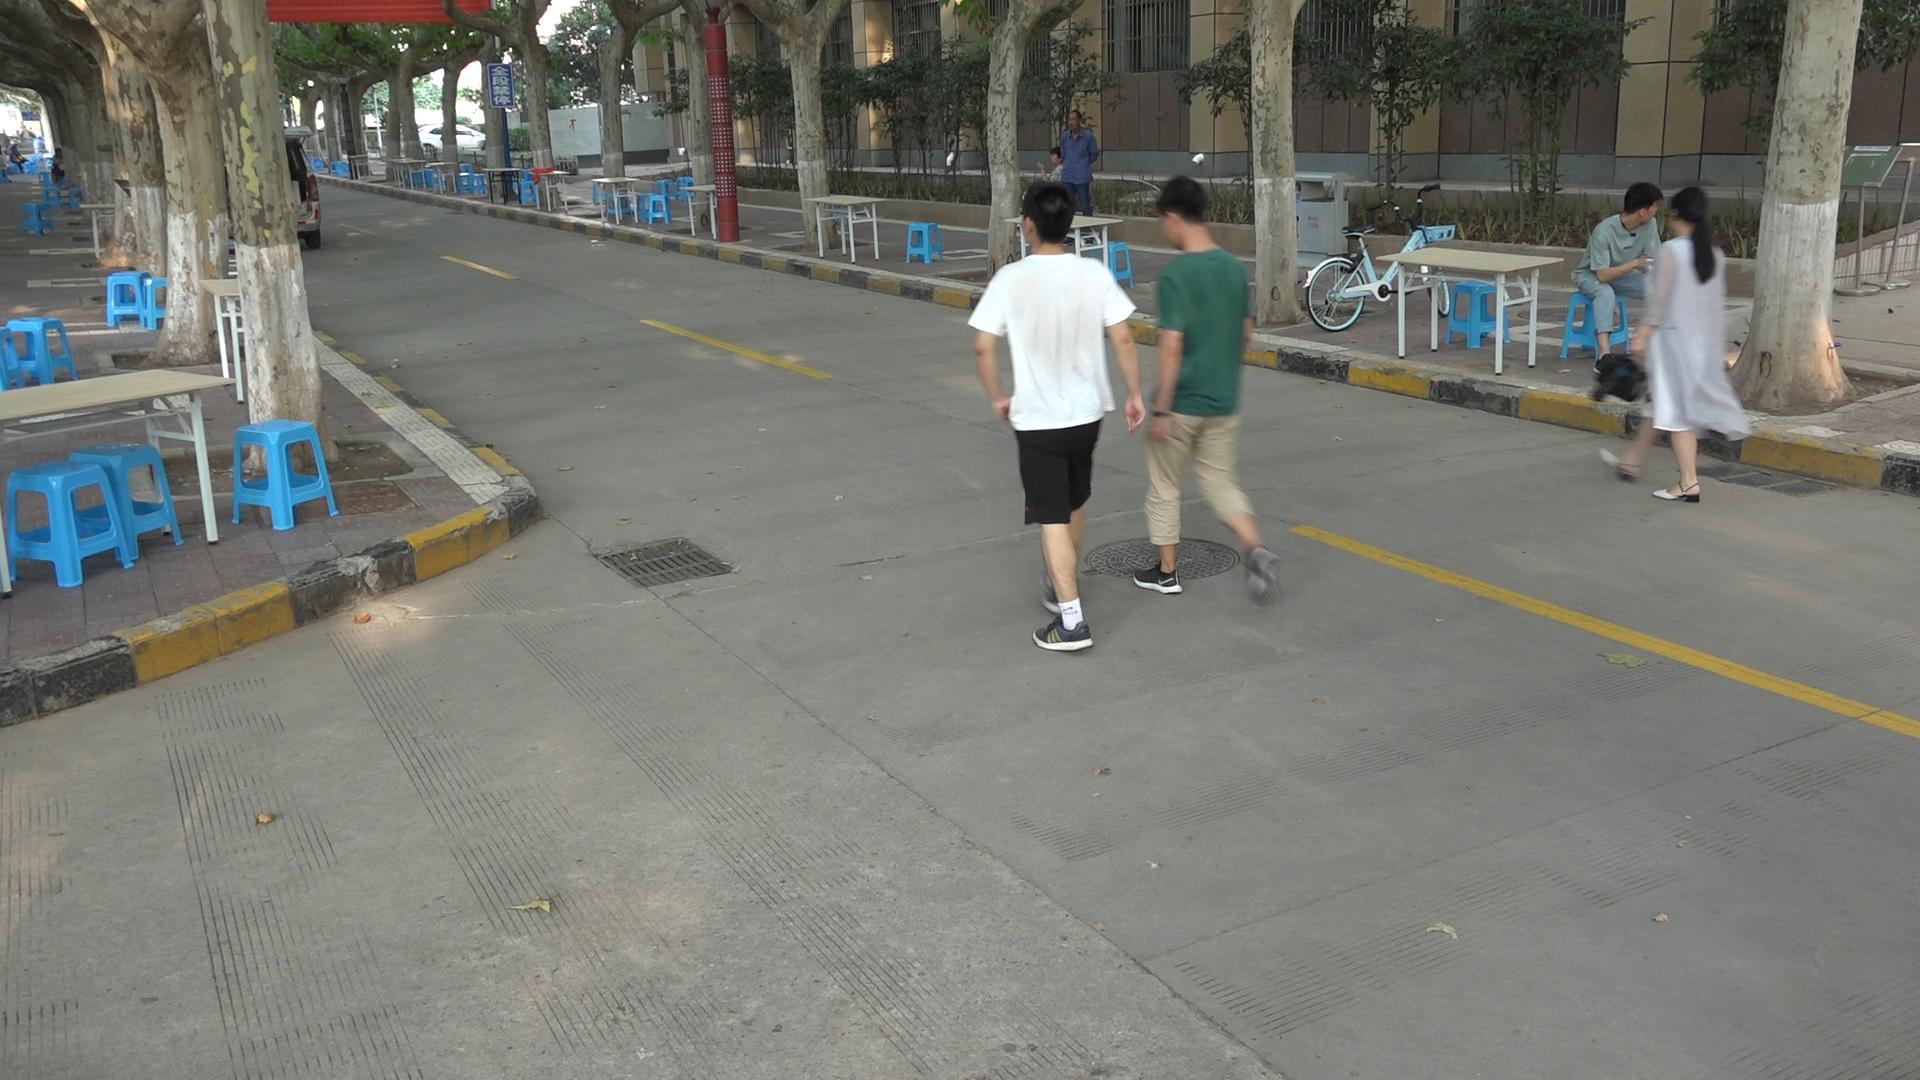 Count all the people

7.